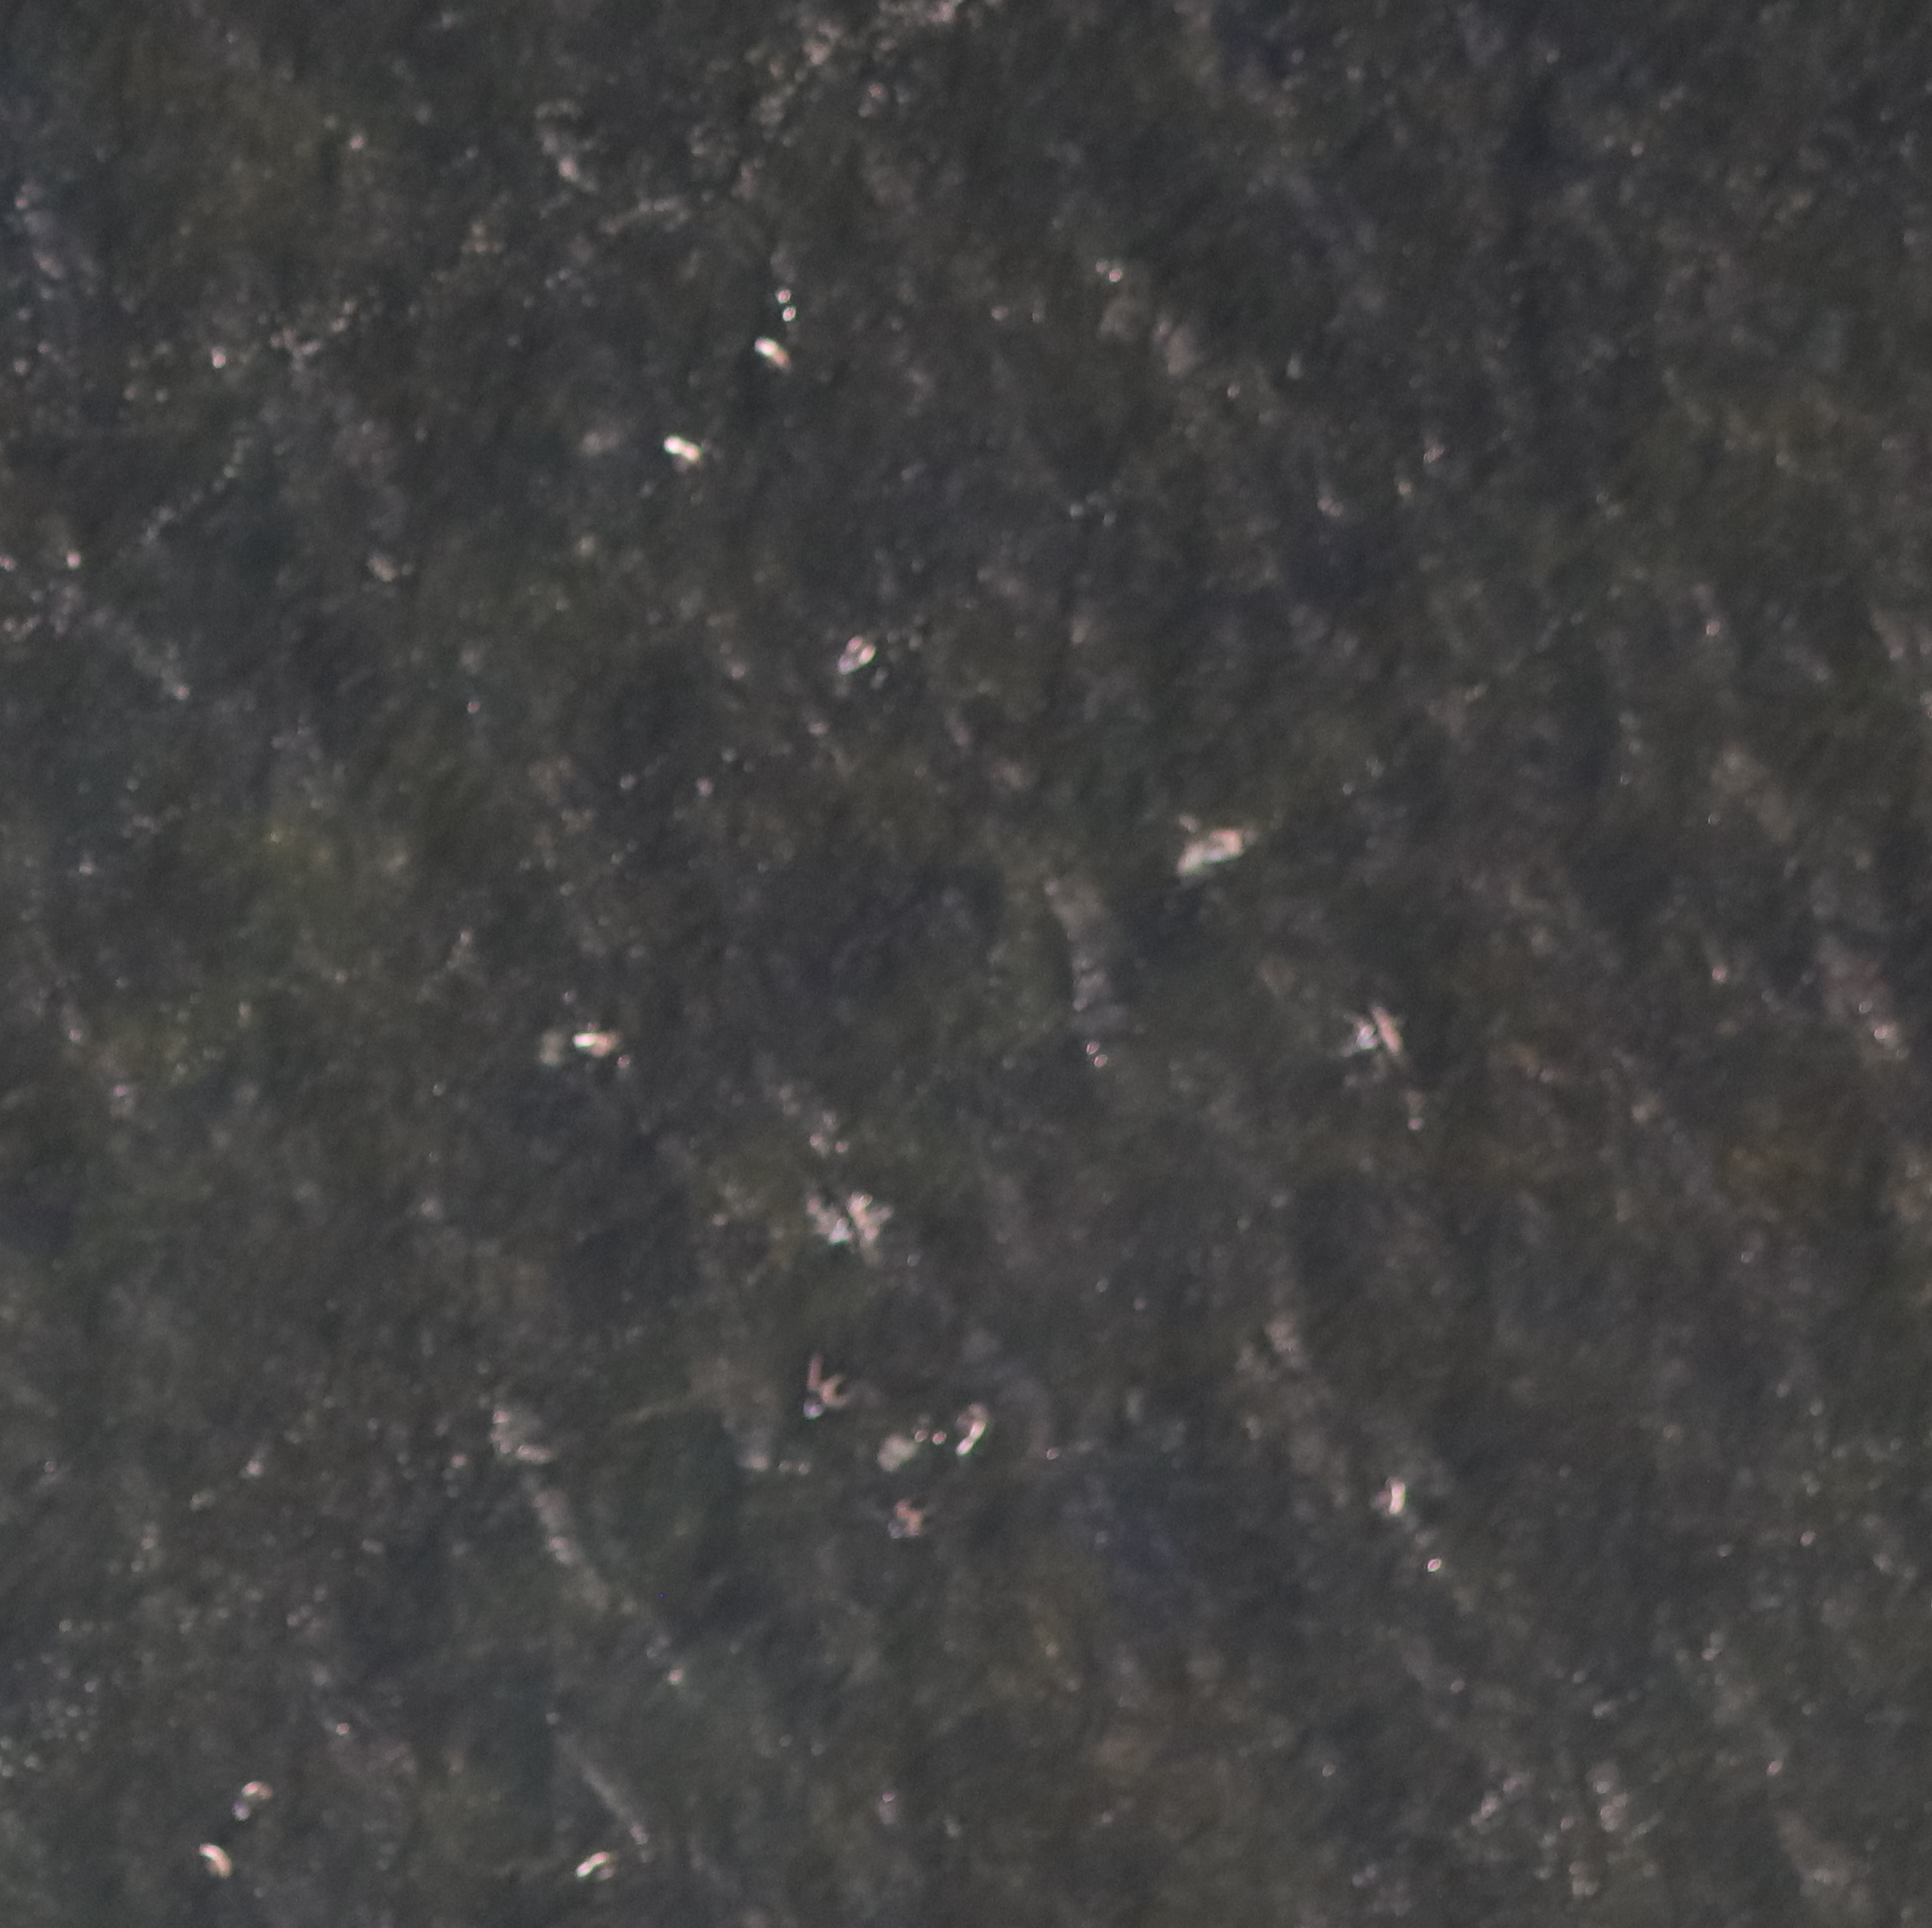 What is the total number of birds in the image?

13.